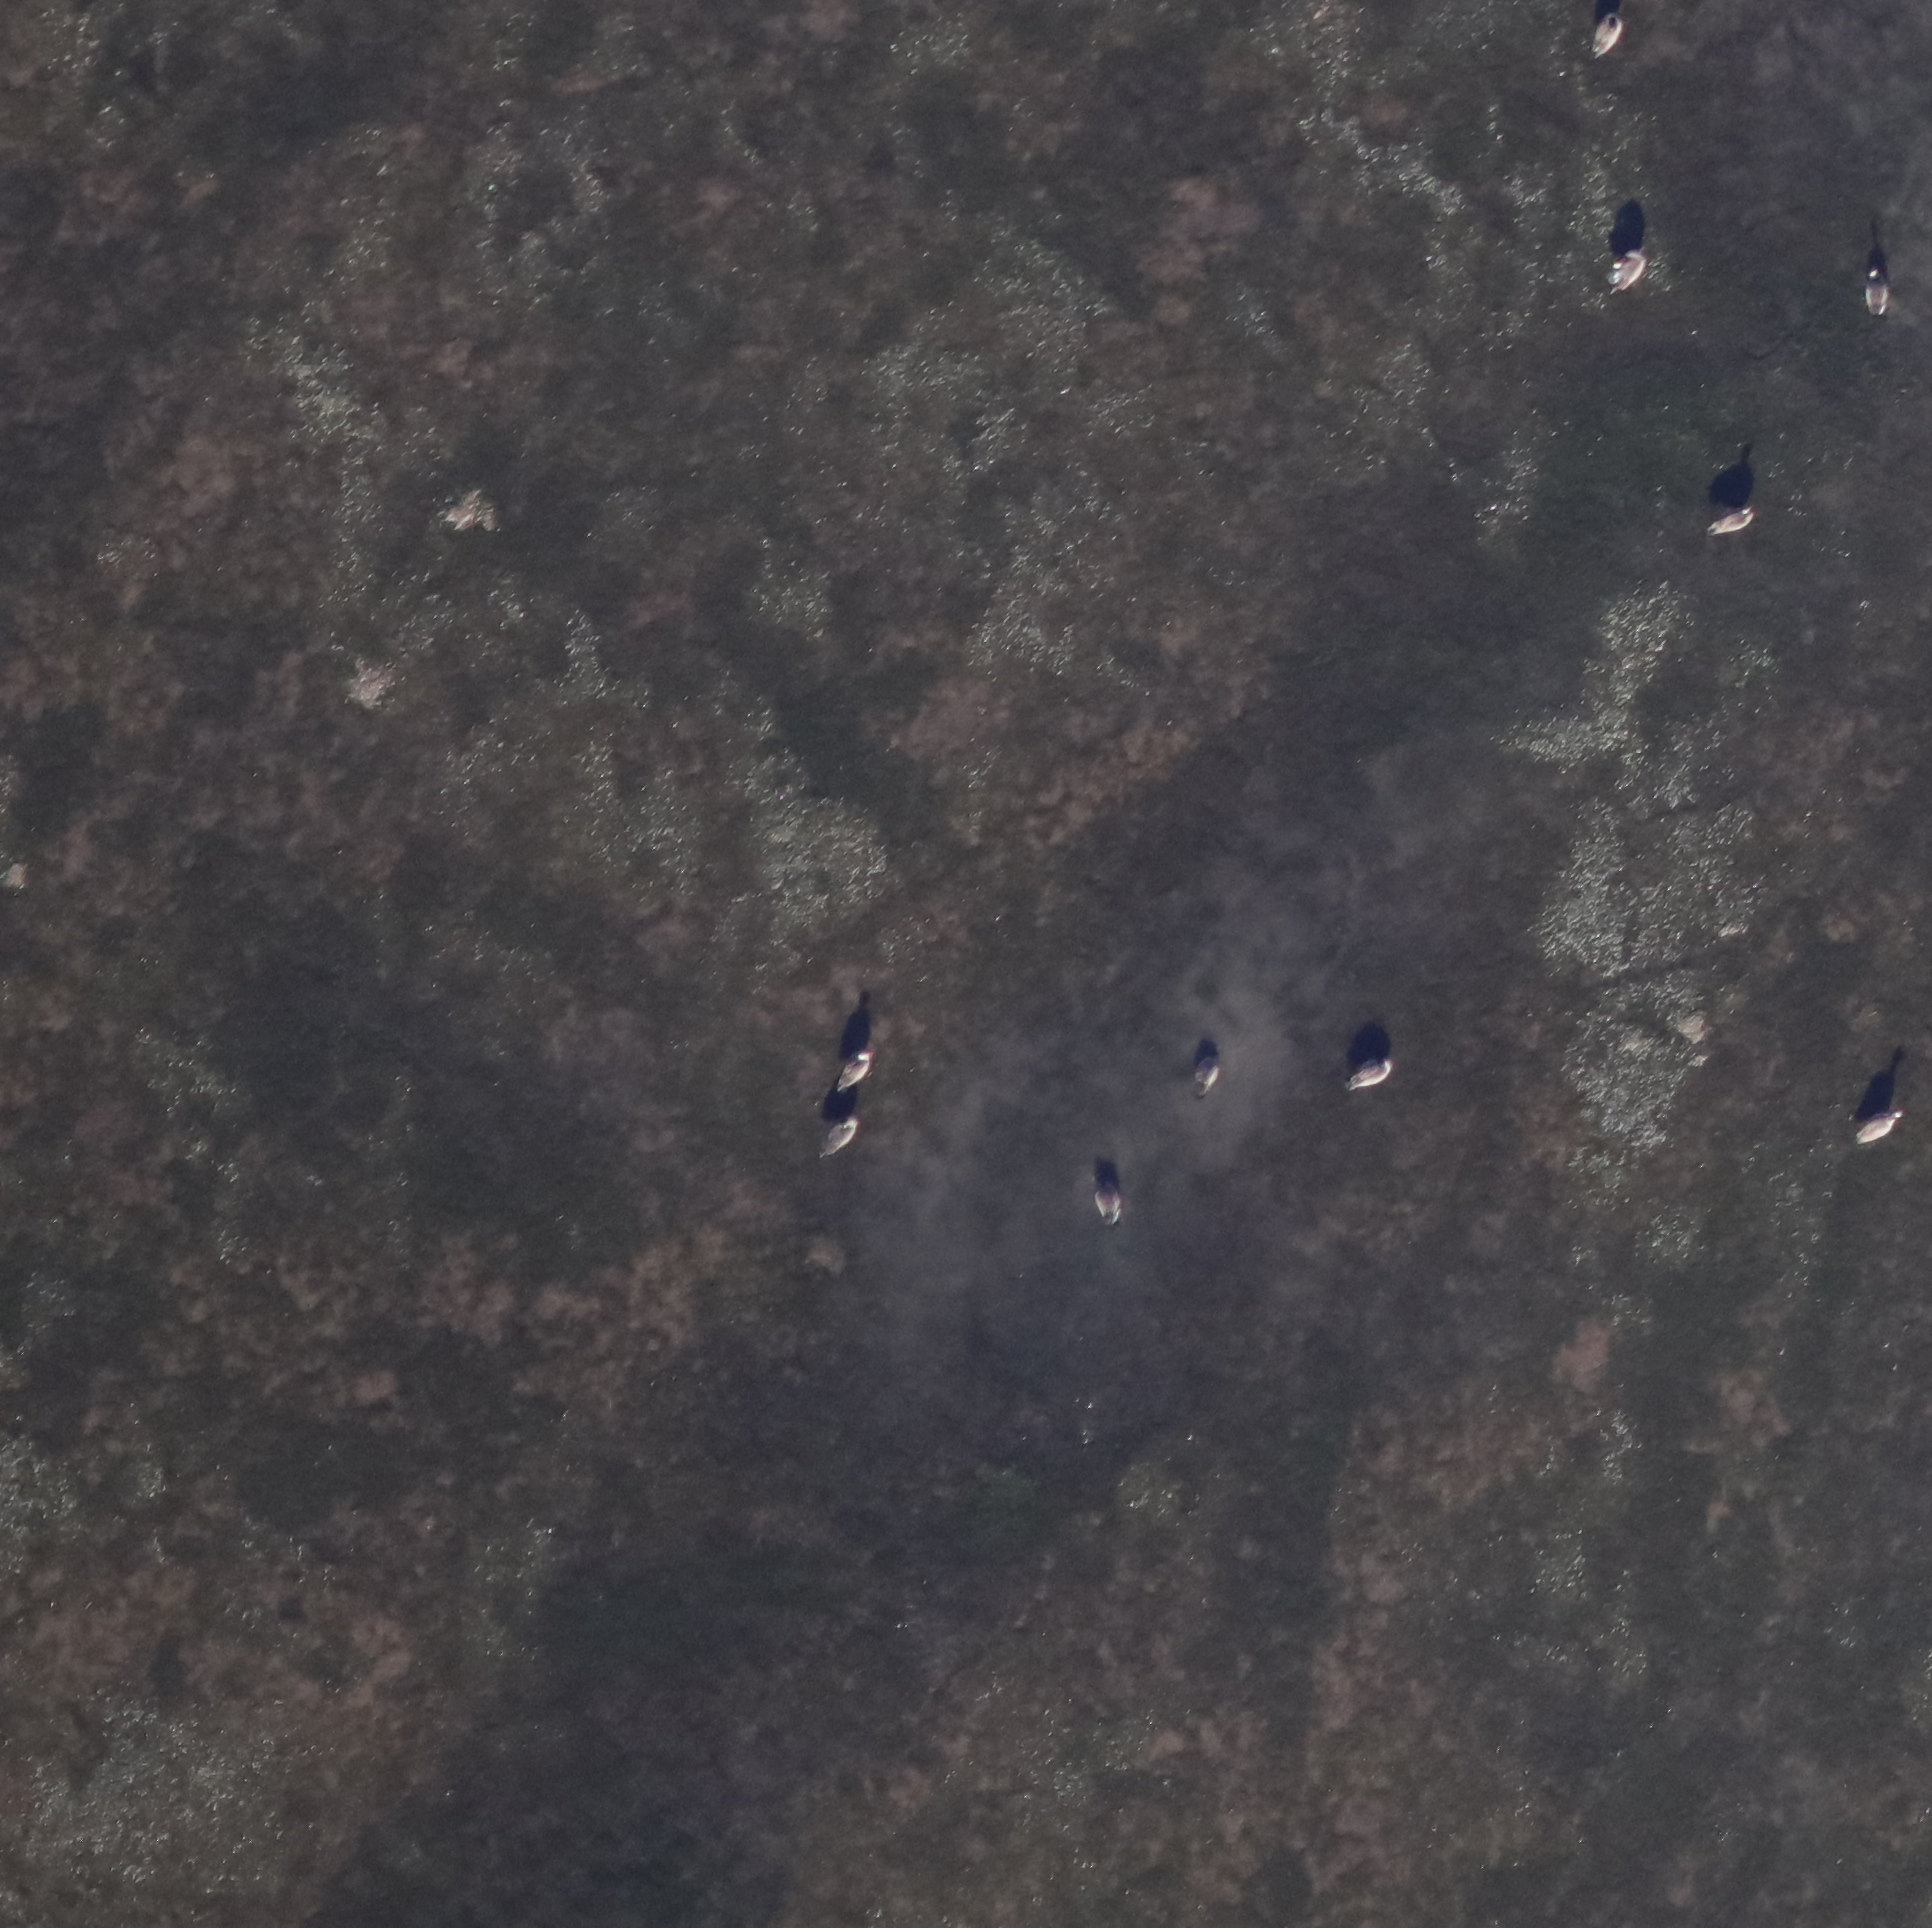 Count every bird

10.